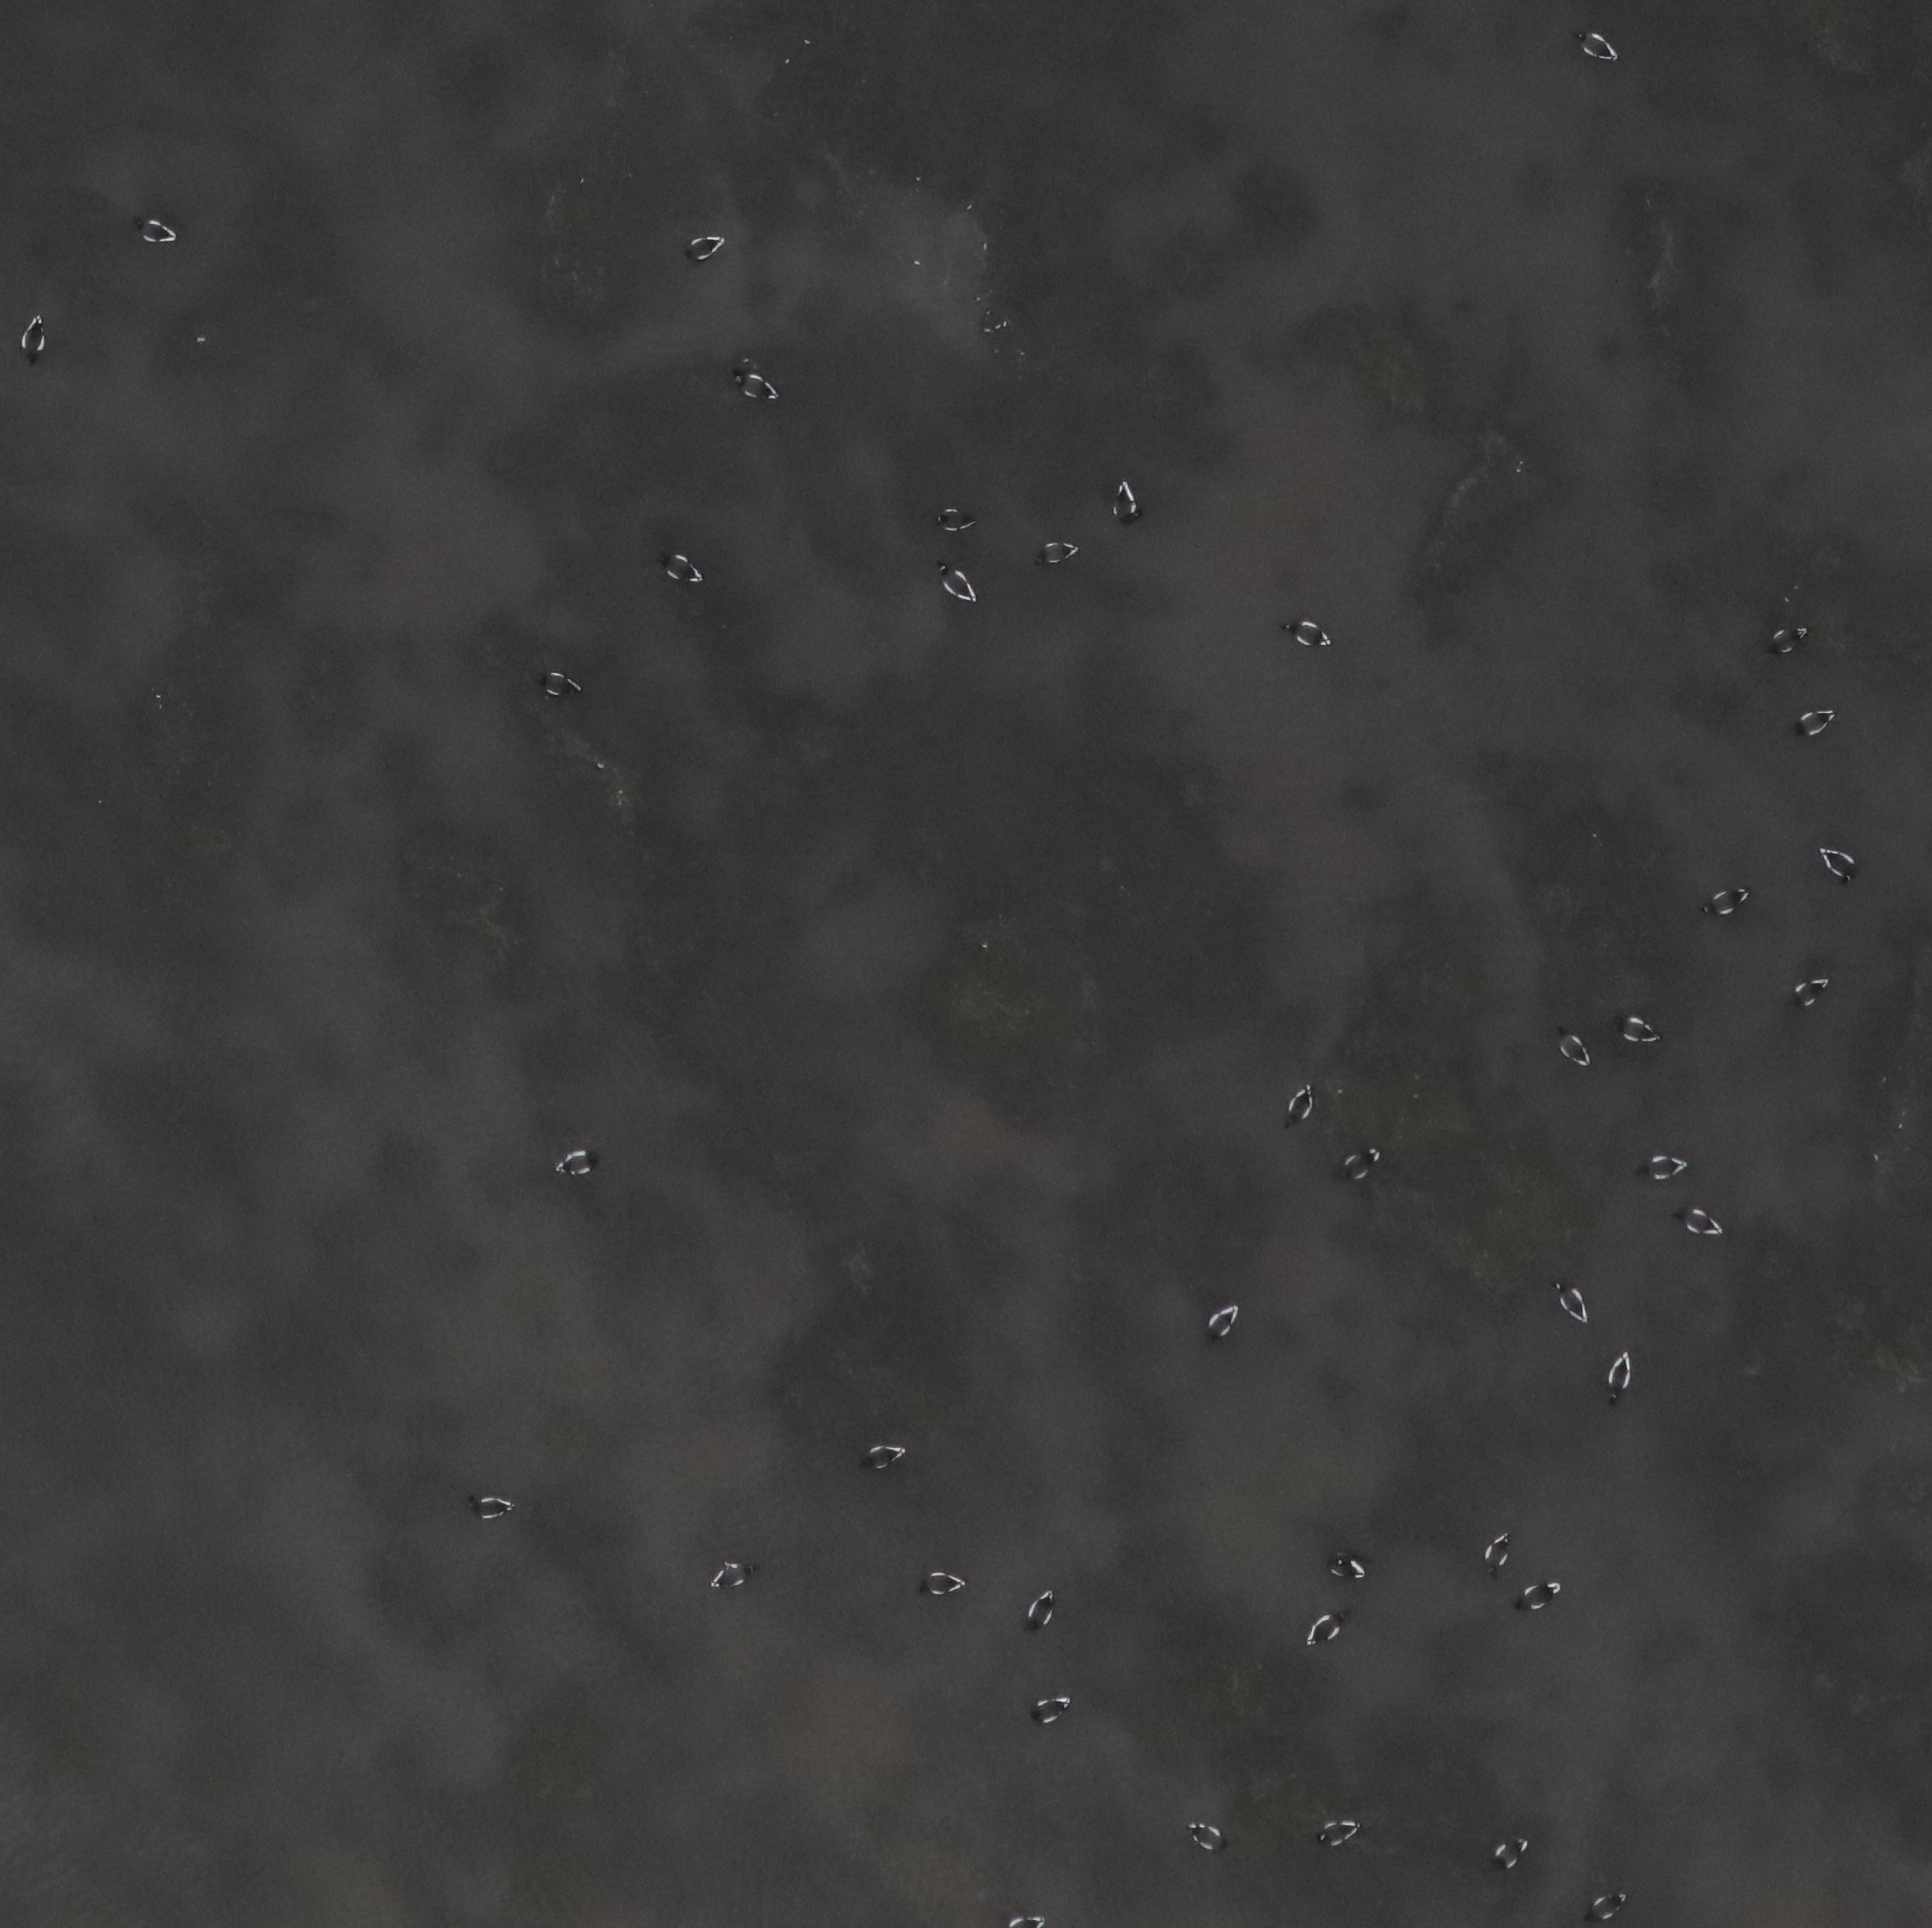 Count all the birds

42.